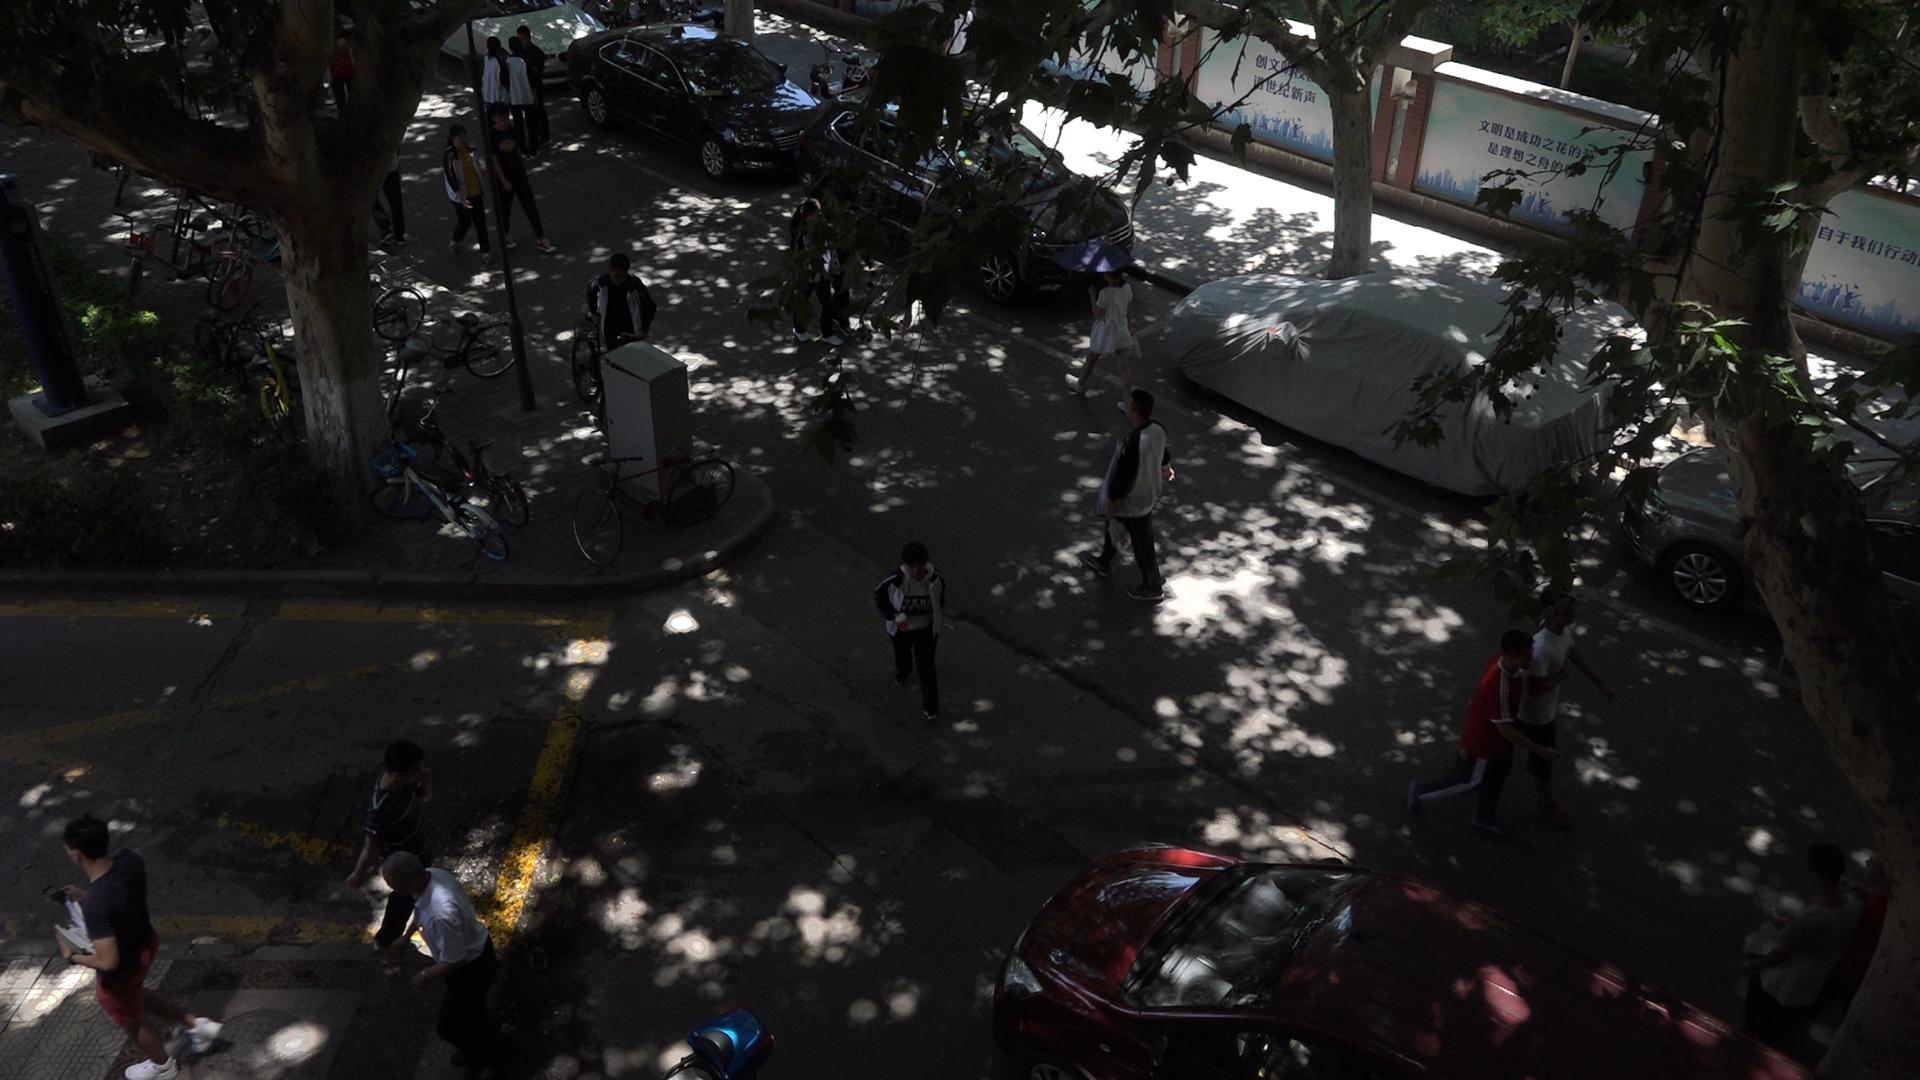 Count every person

14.